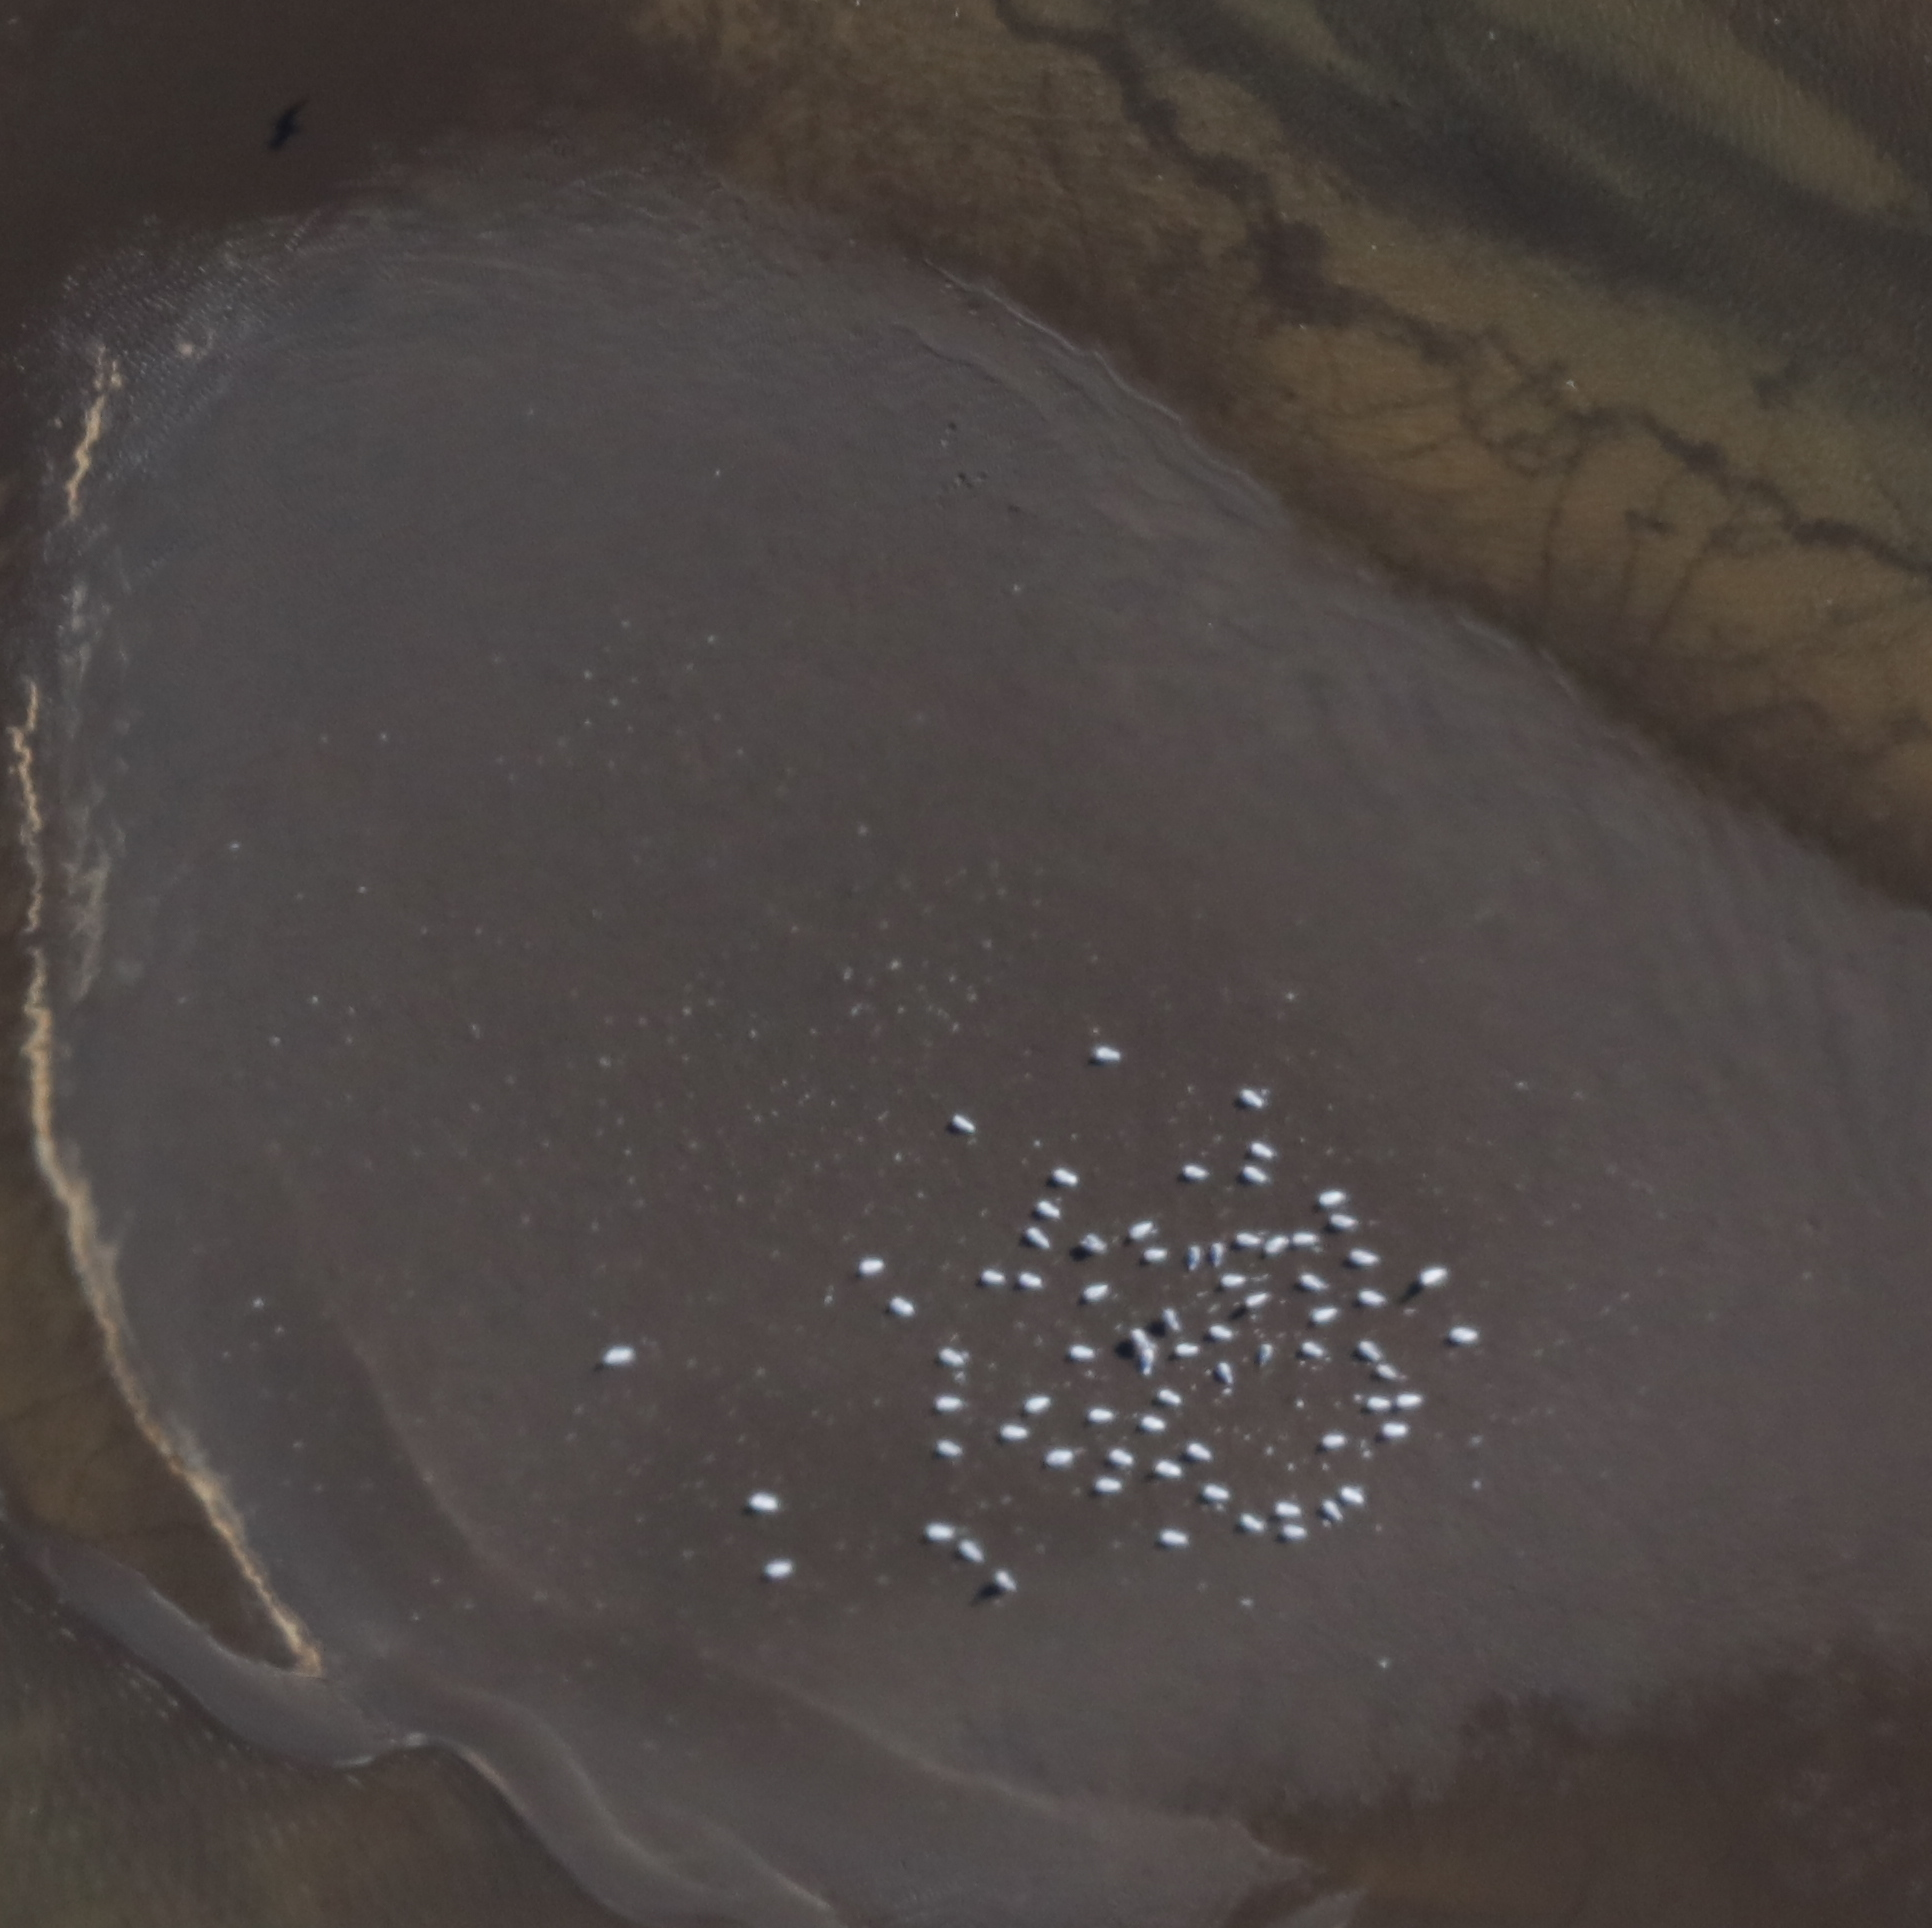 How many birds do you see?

73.